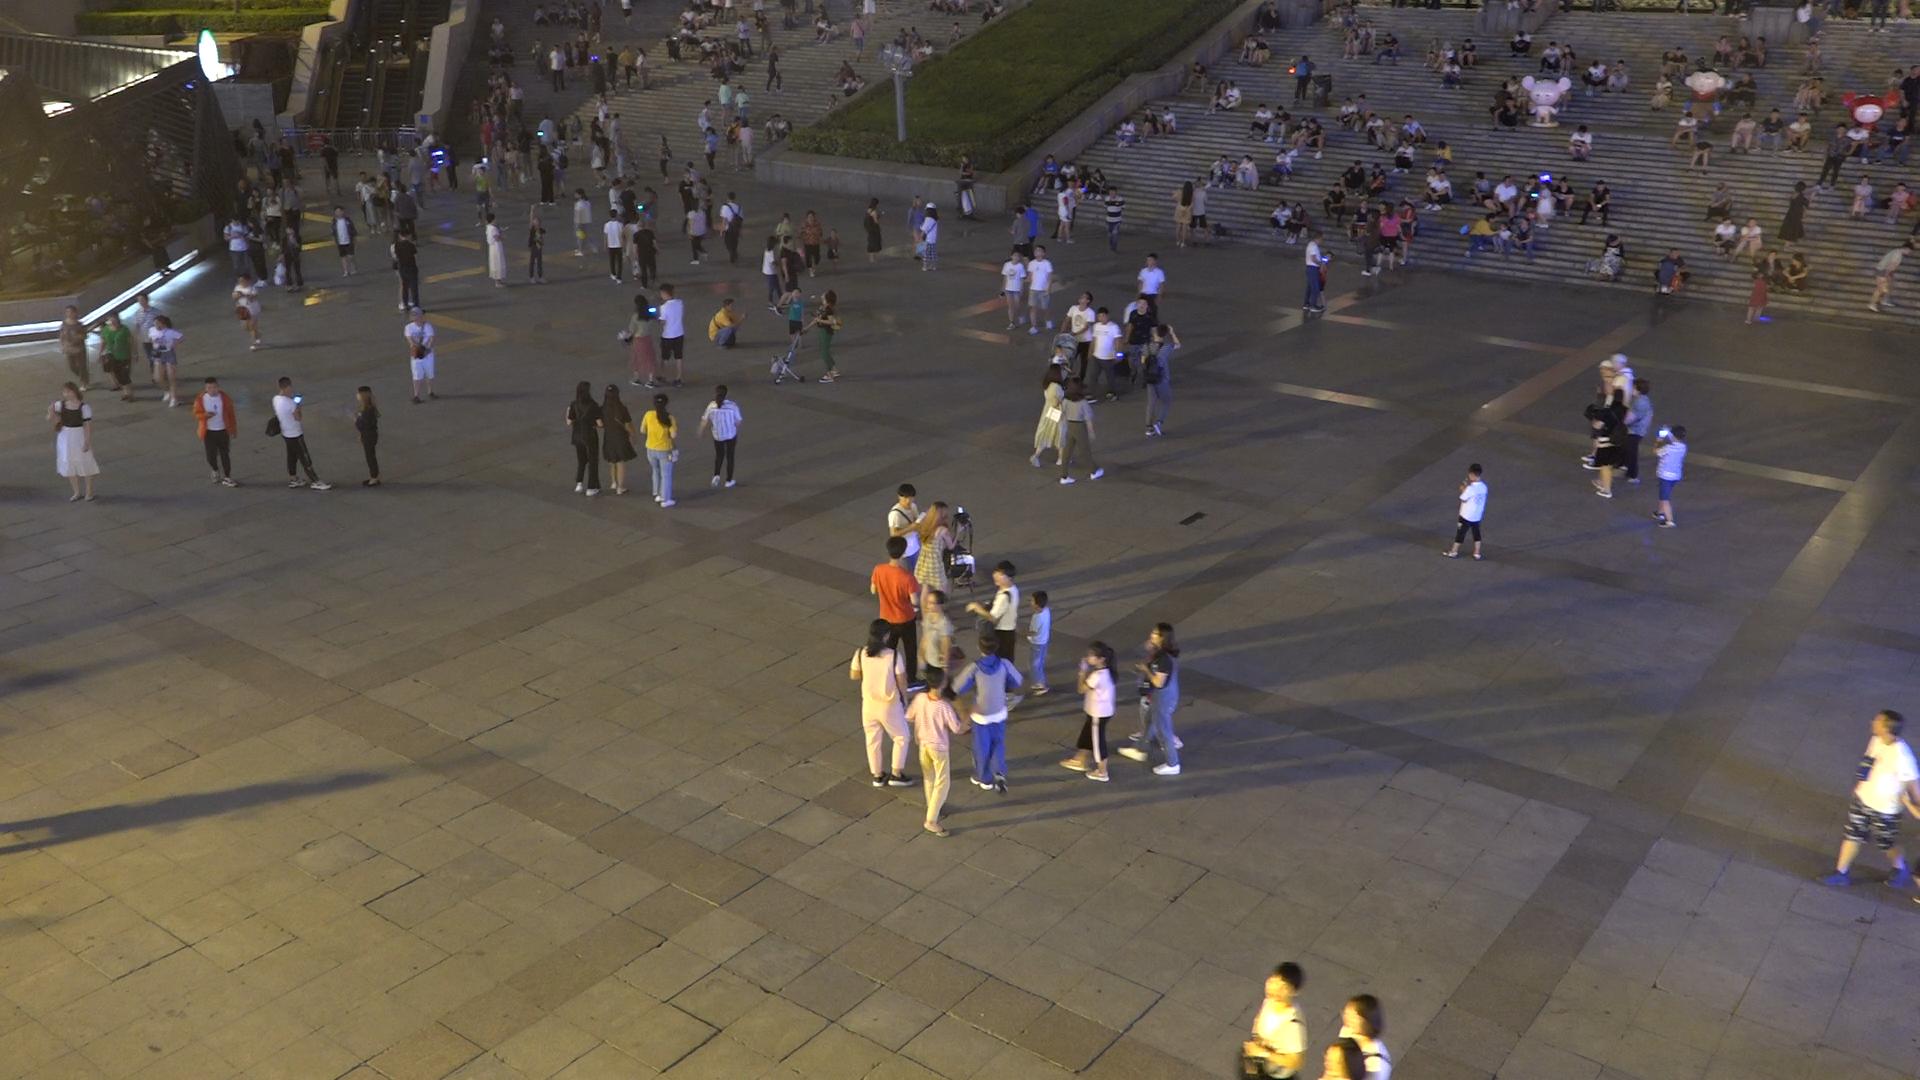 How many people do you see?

312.